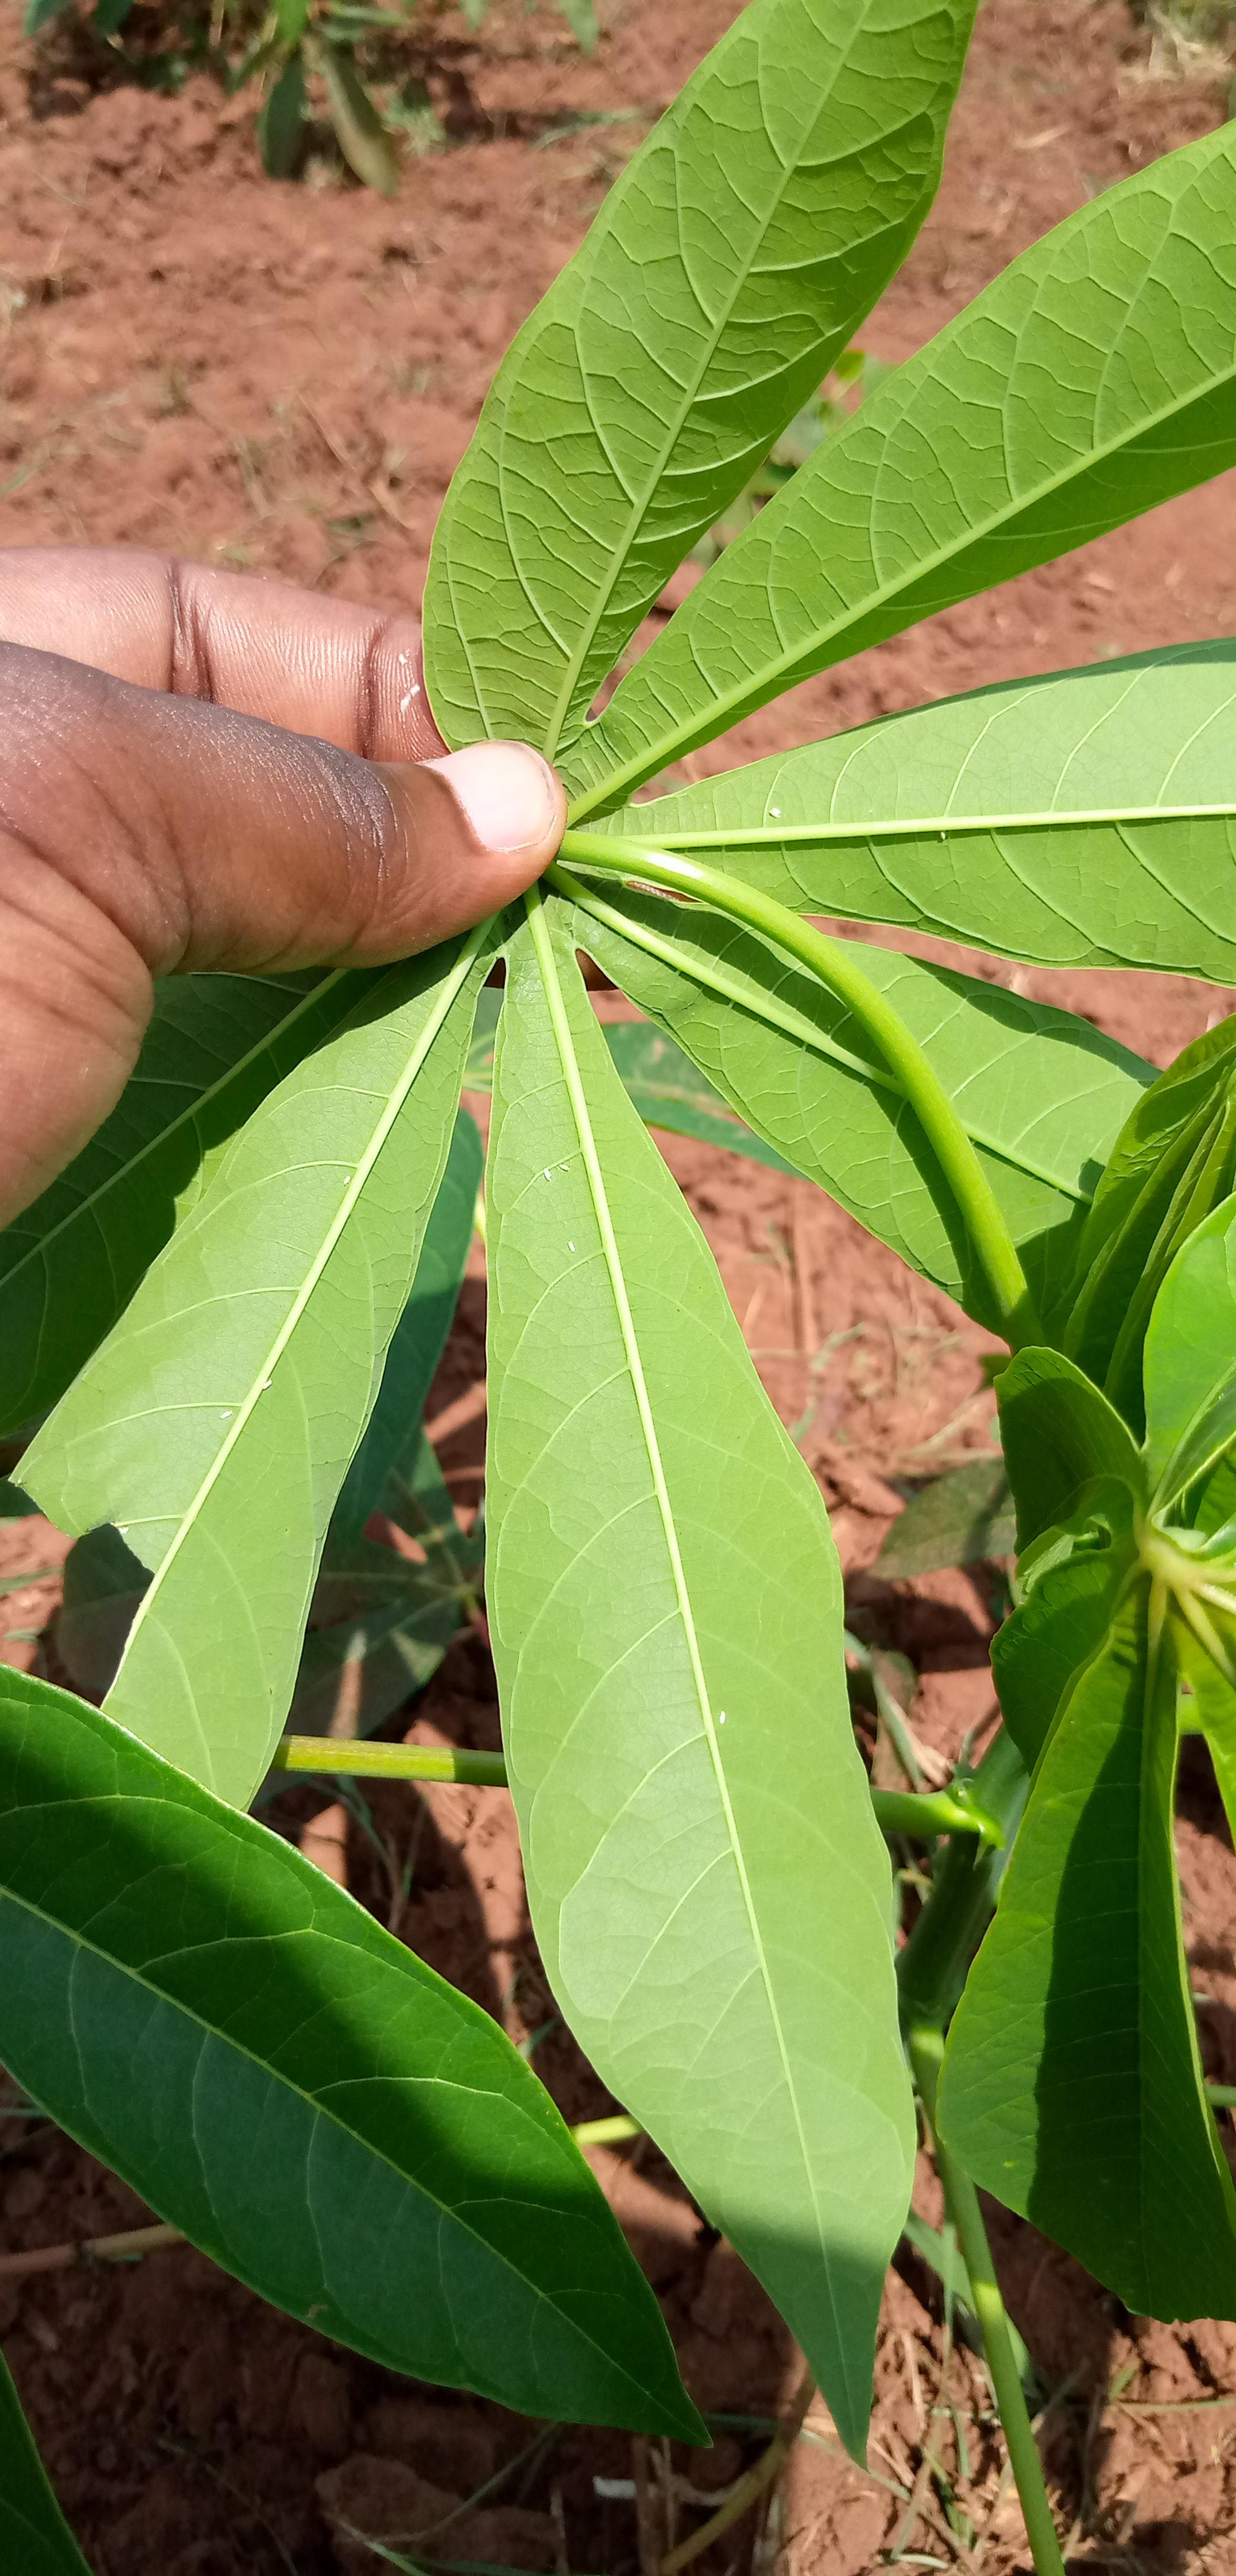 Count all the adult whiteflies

9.